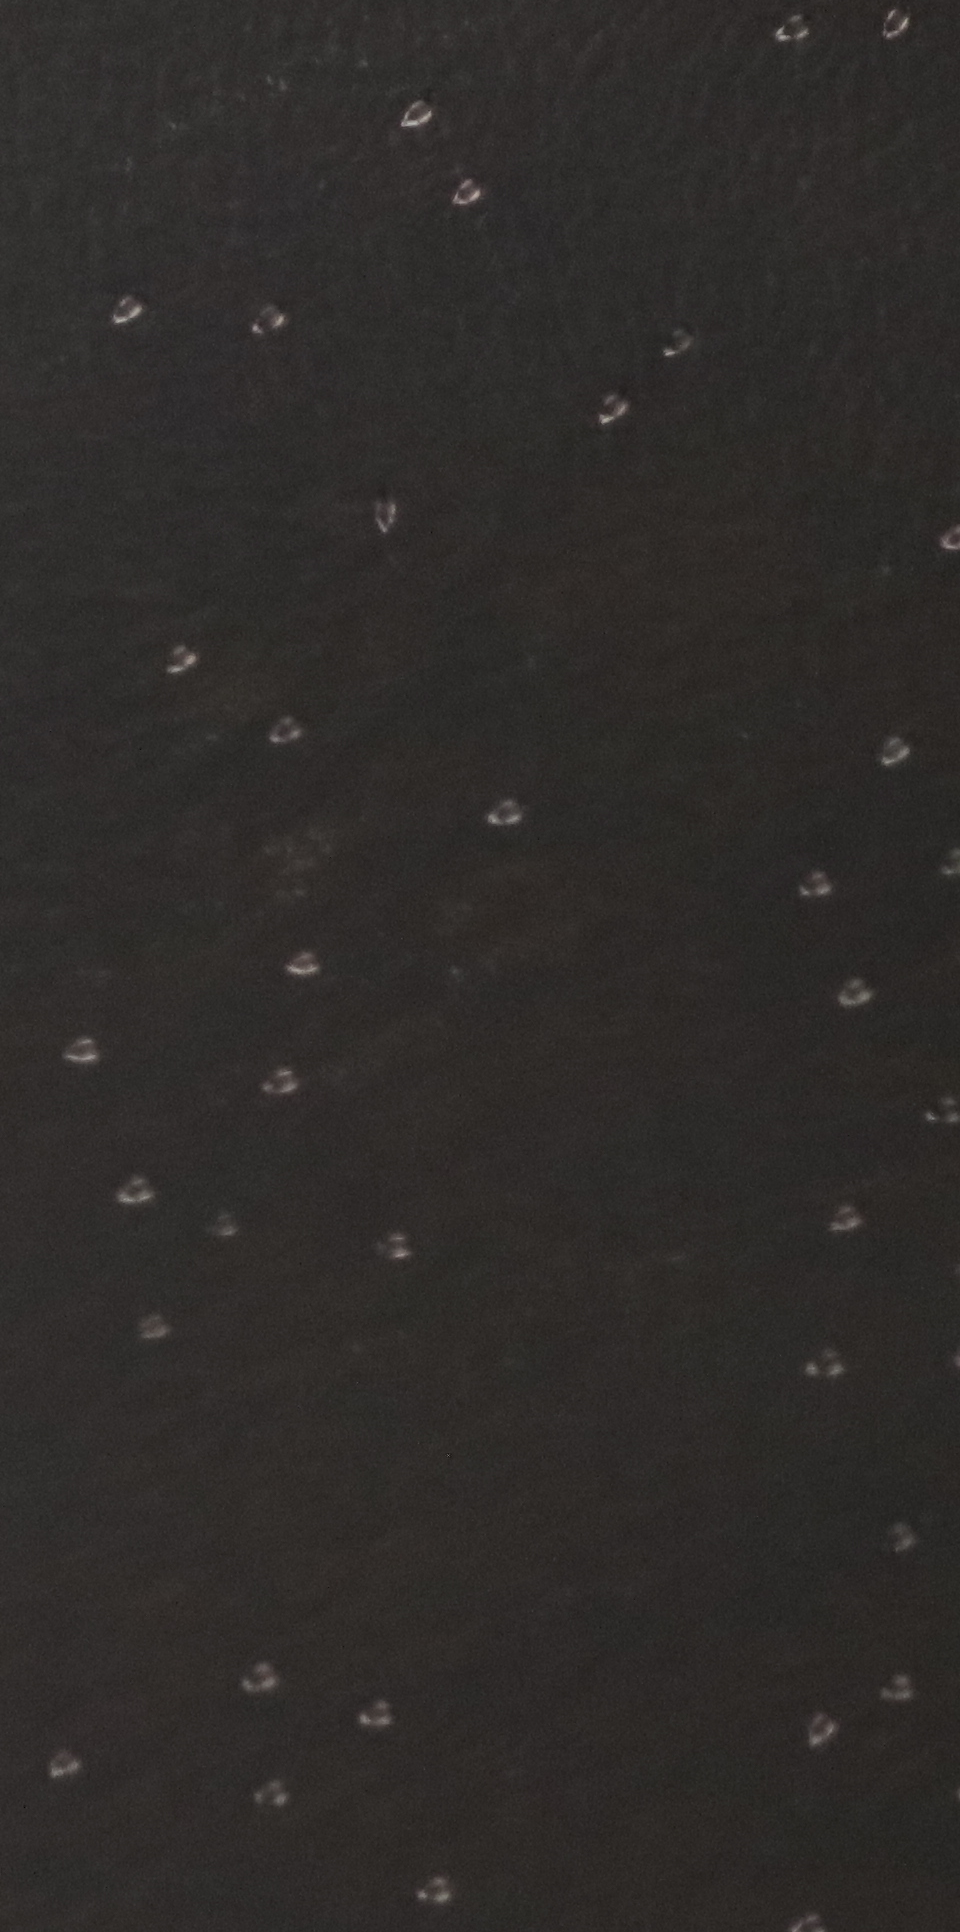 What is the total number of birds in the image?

36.